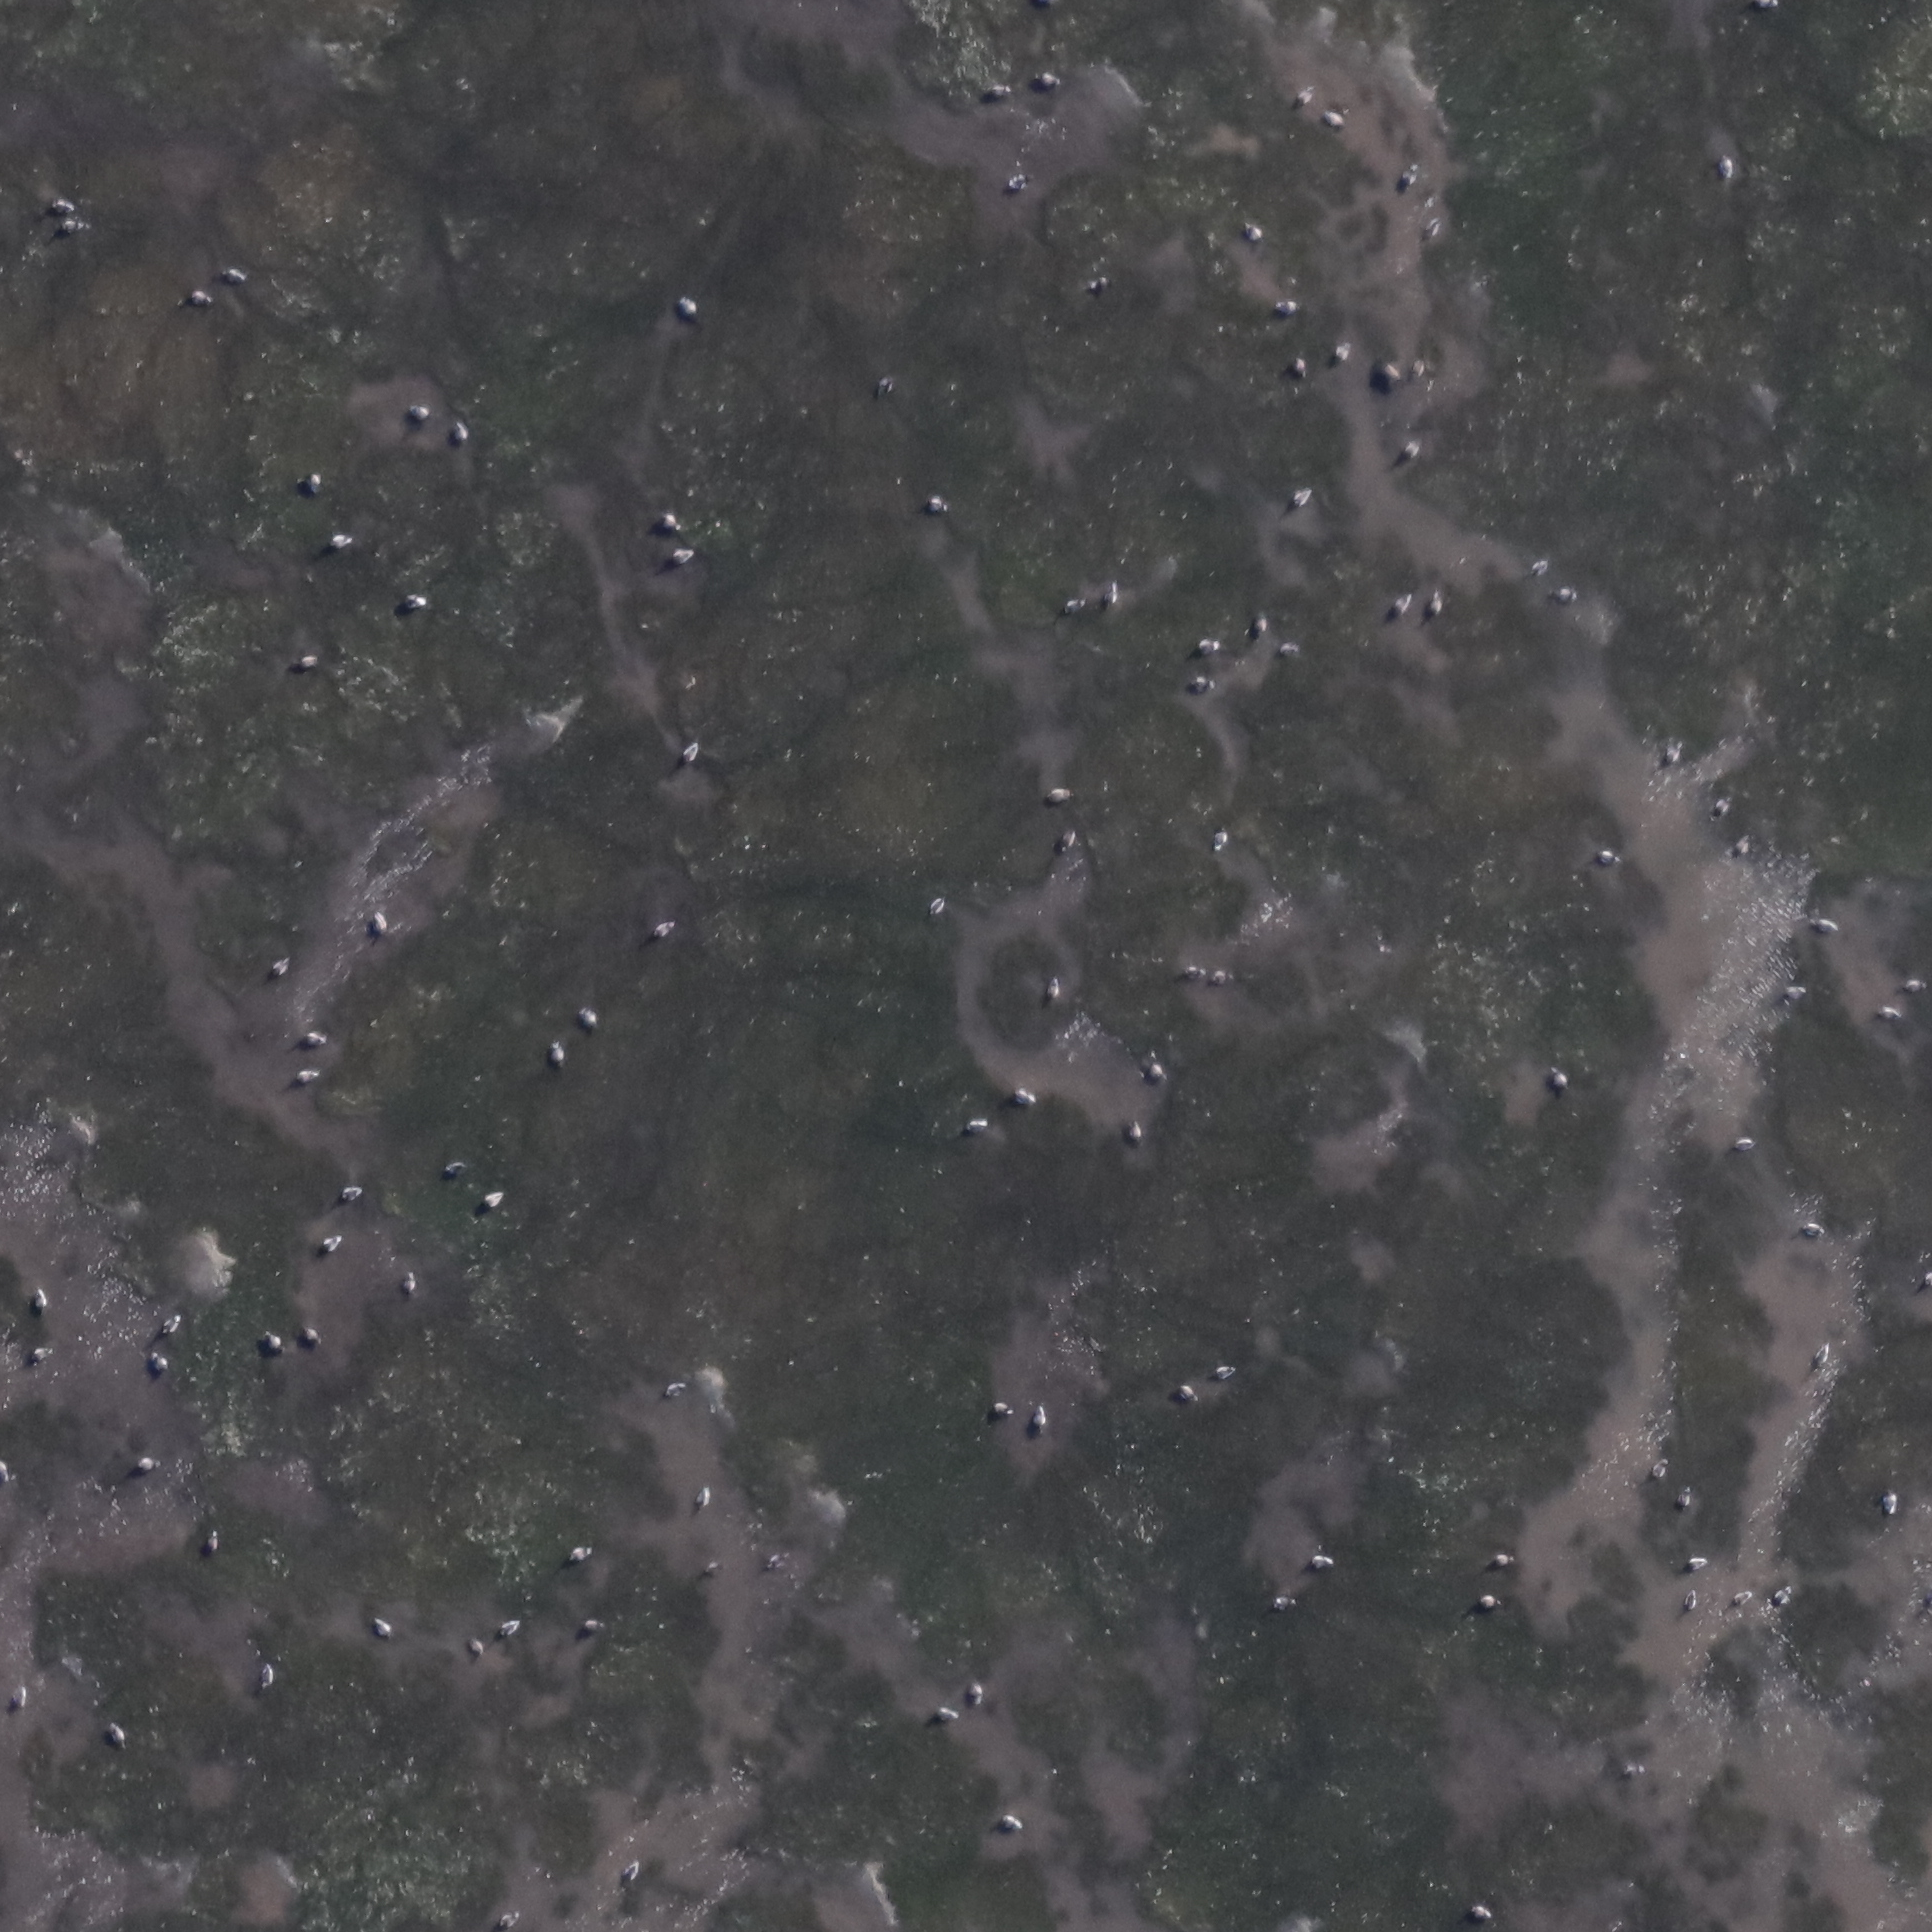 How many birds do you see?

122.